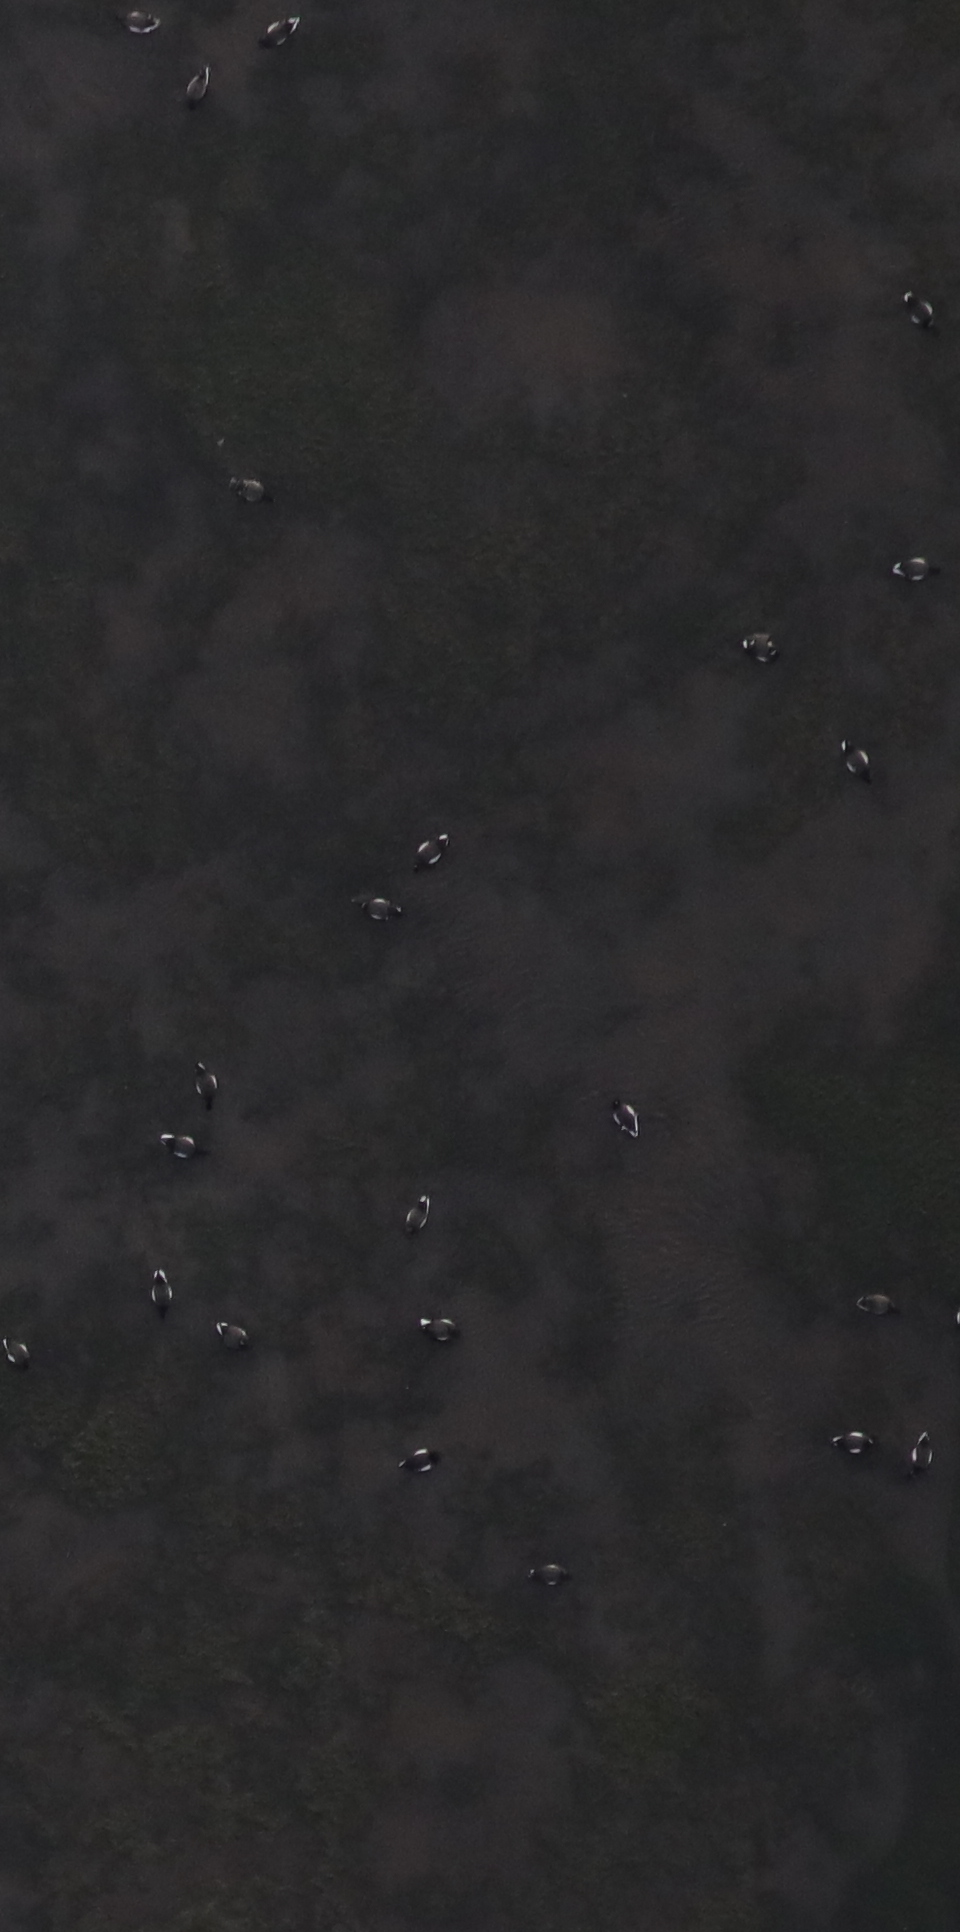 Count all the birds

23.